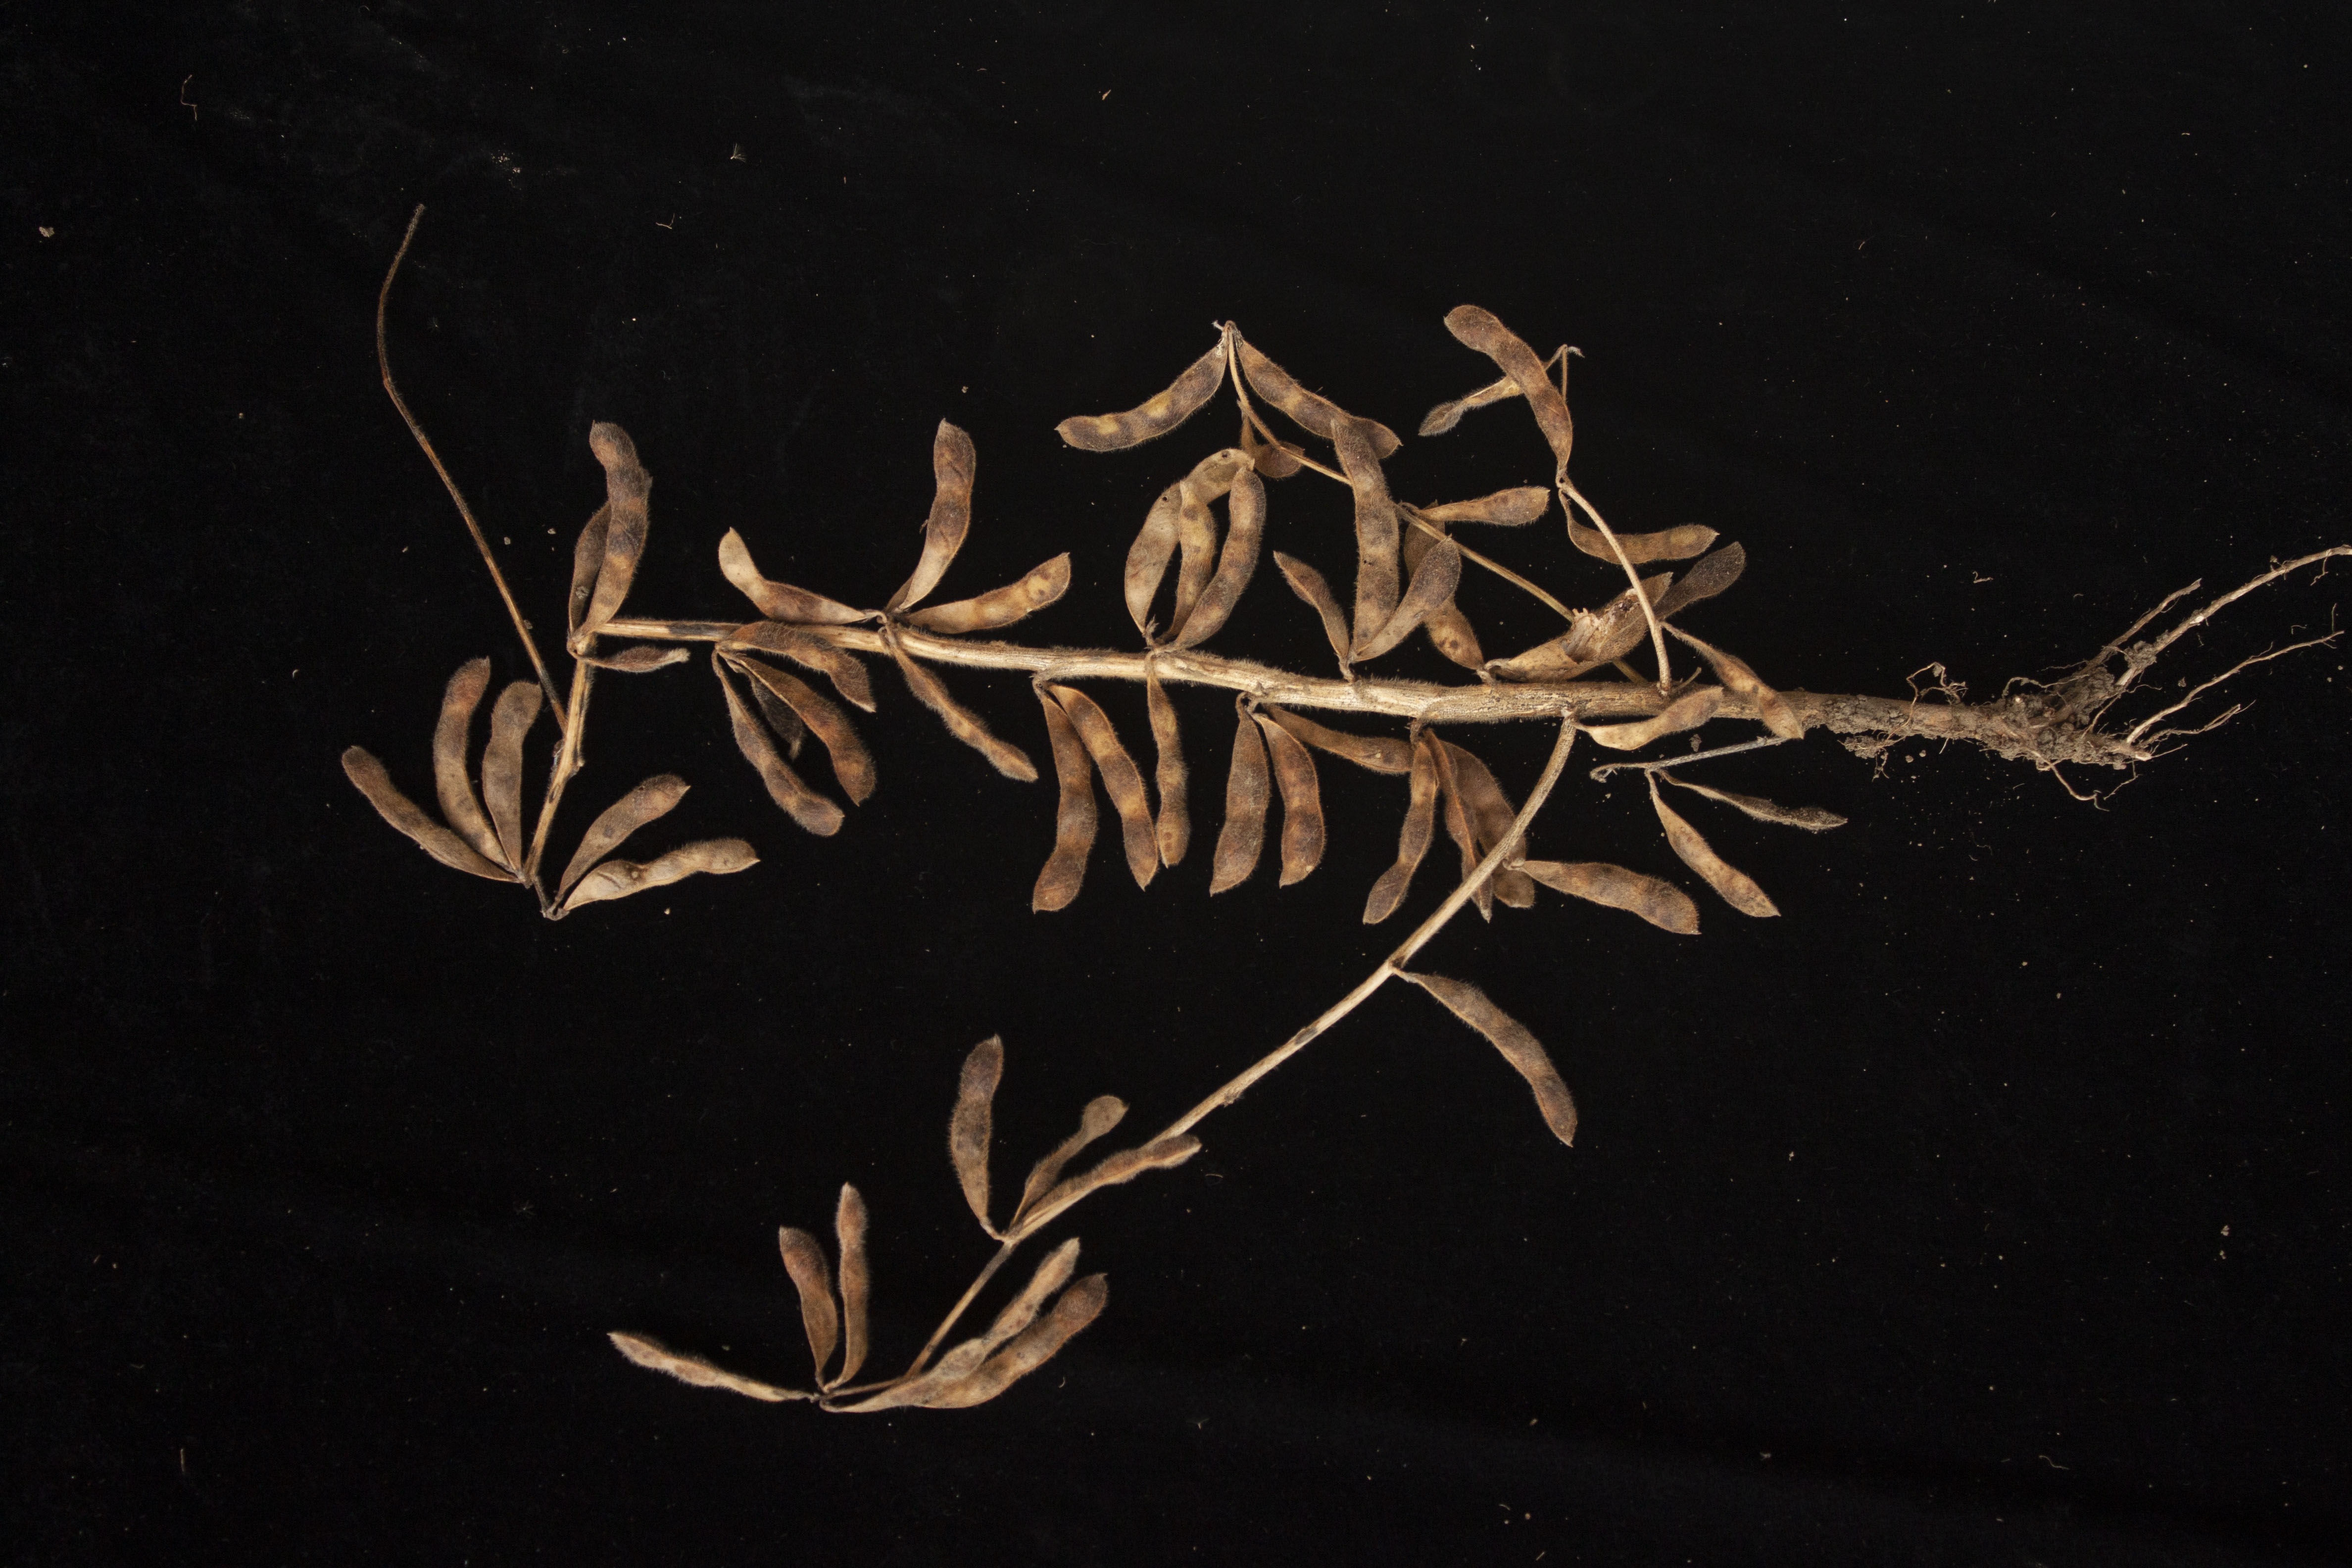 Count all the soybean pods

54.